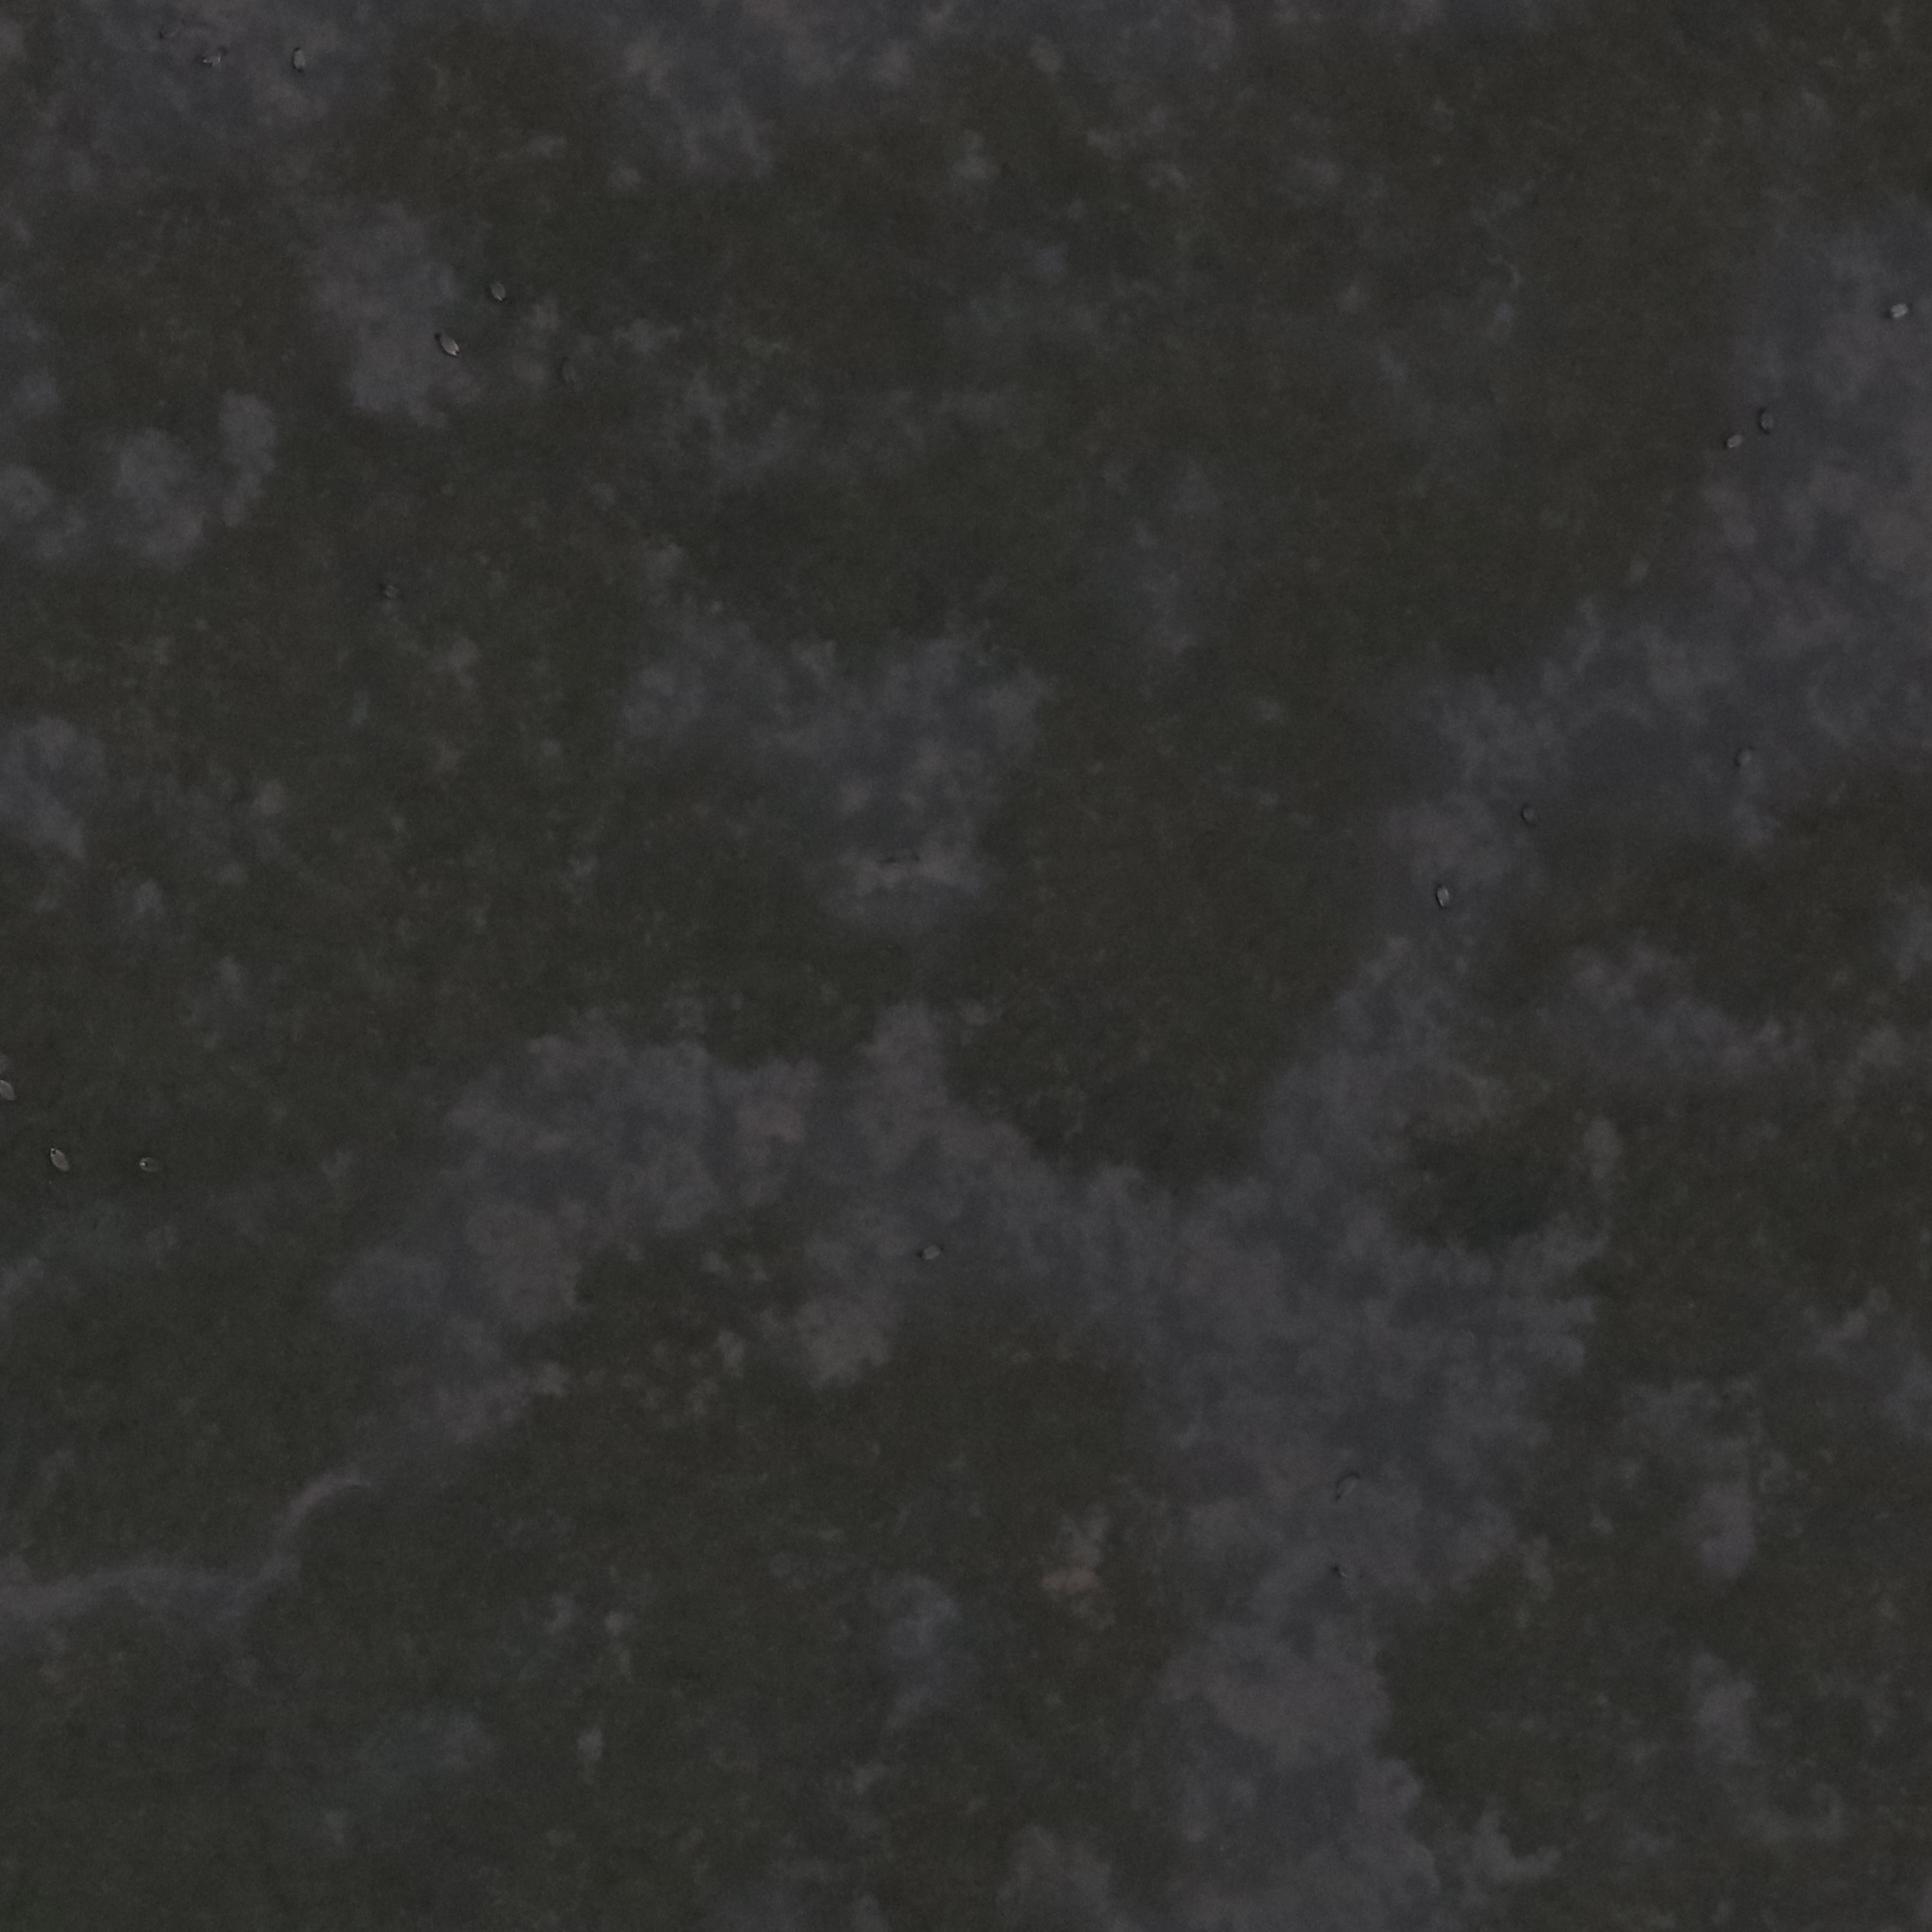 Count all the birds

20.